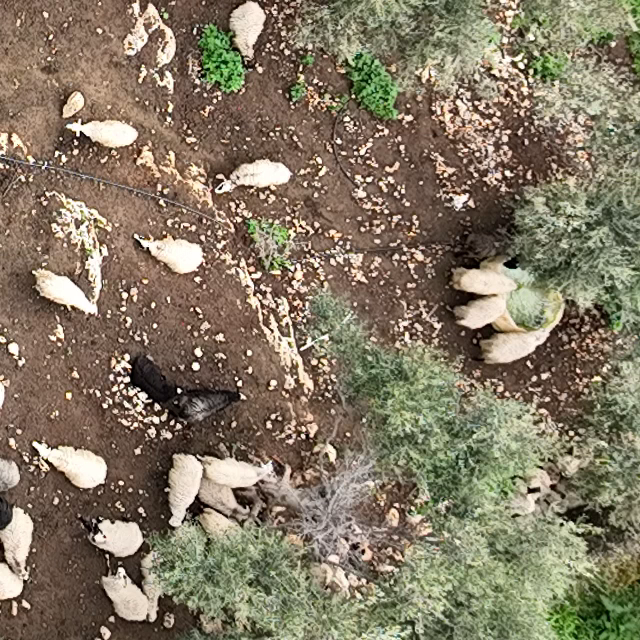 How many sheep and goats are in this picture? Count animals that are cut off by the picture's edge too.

25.